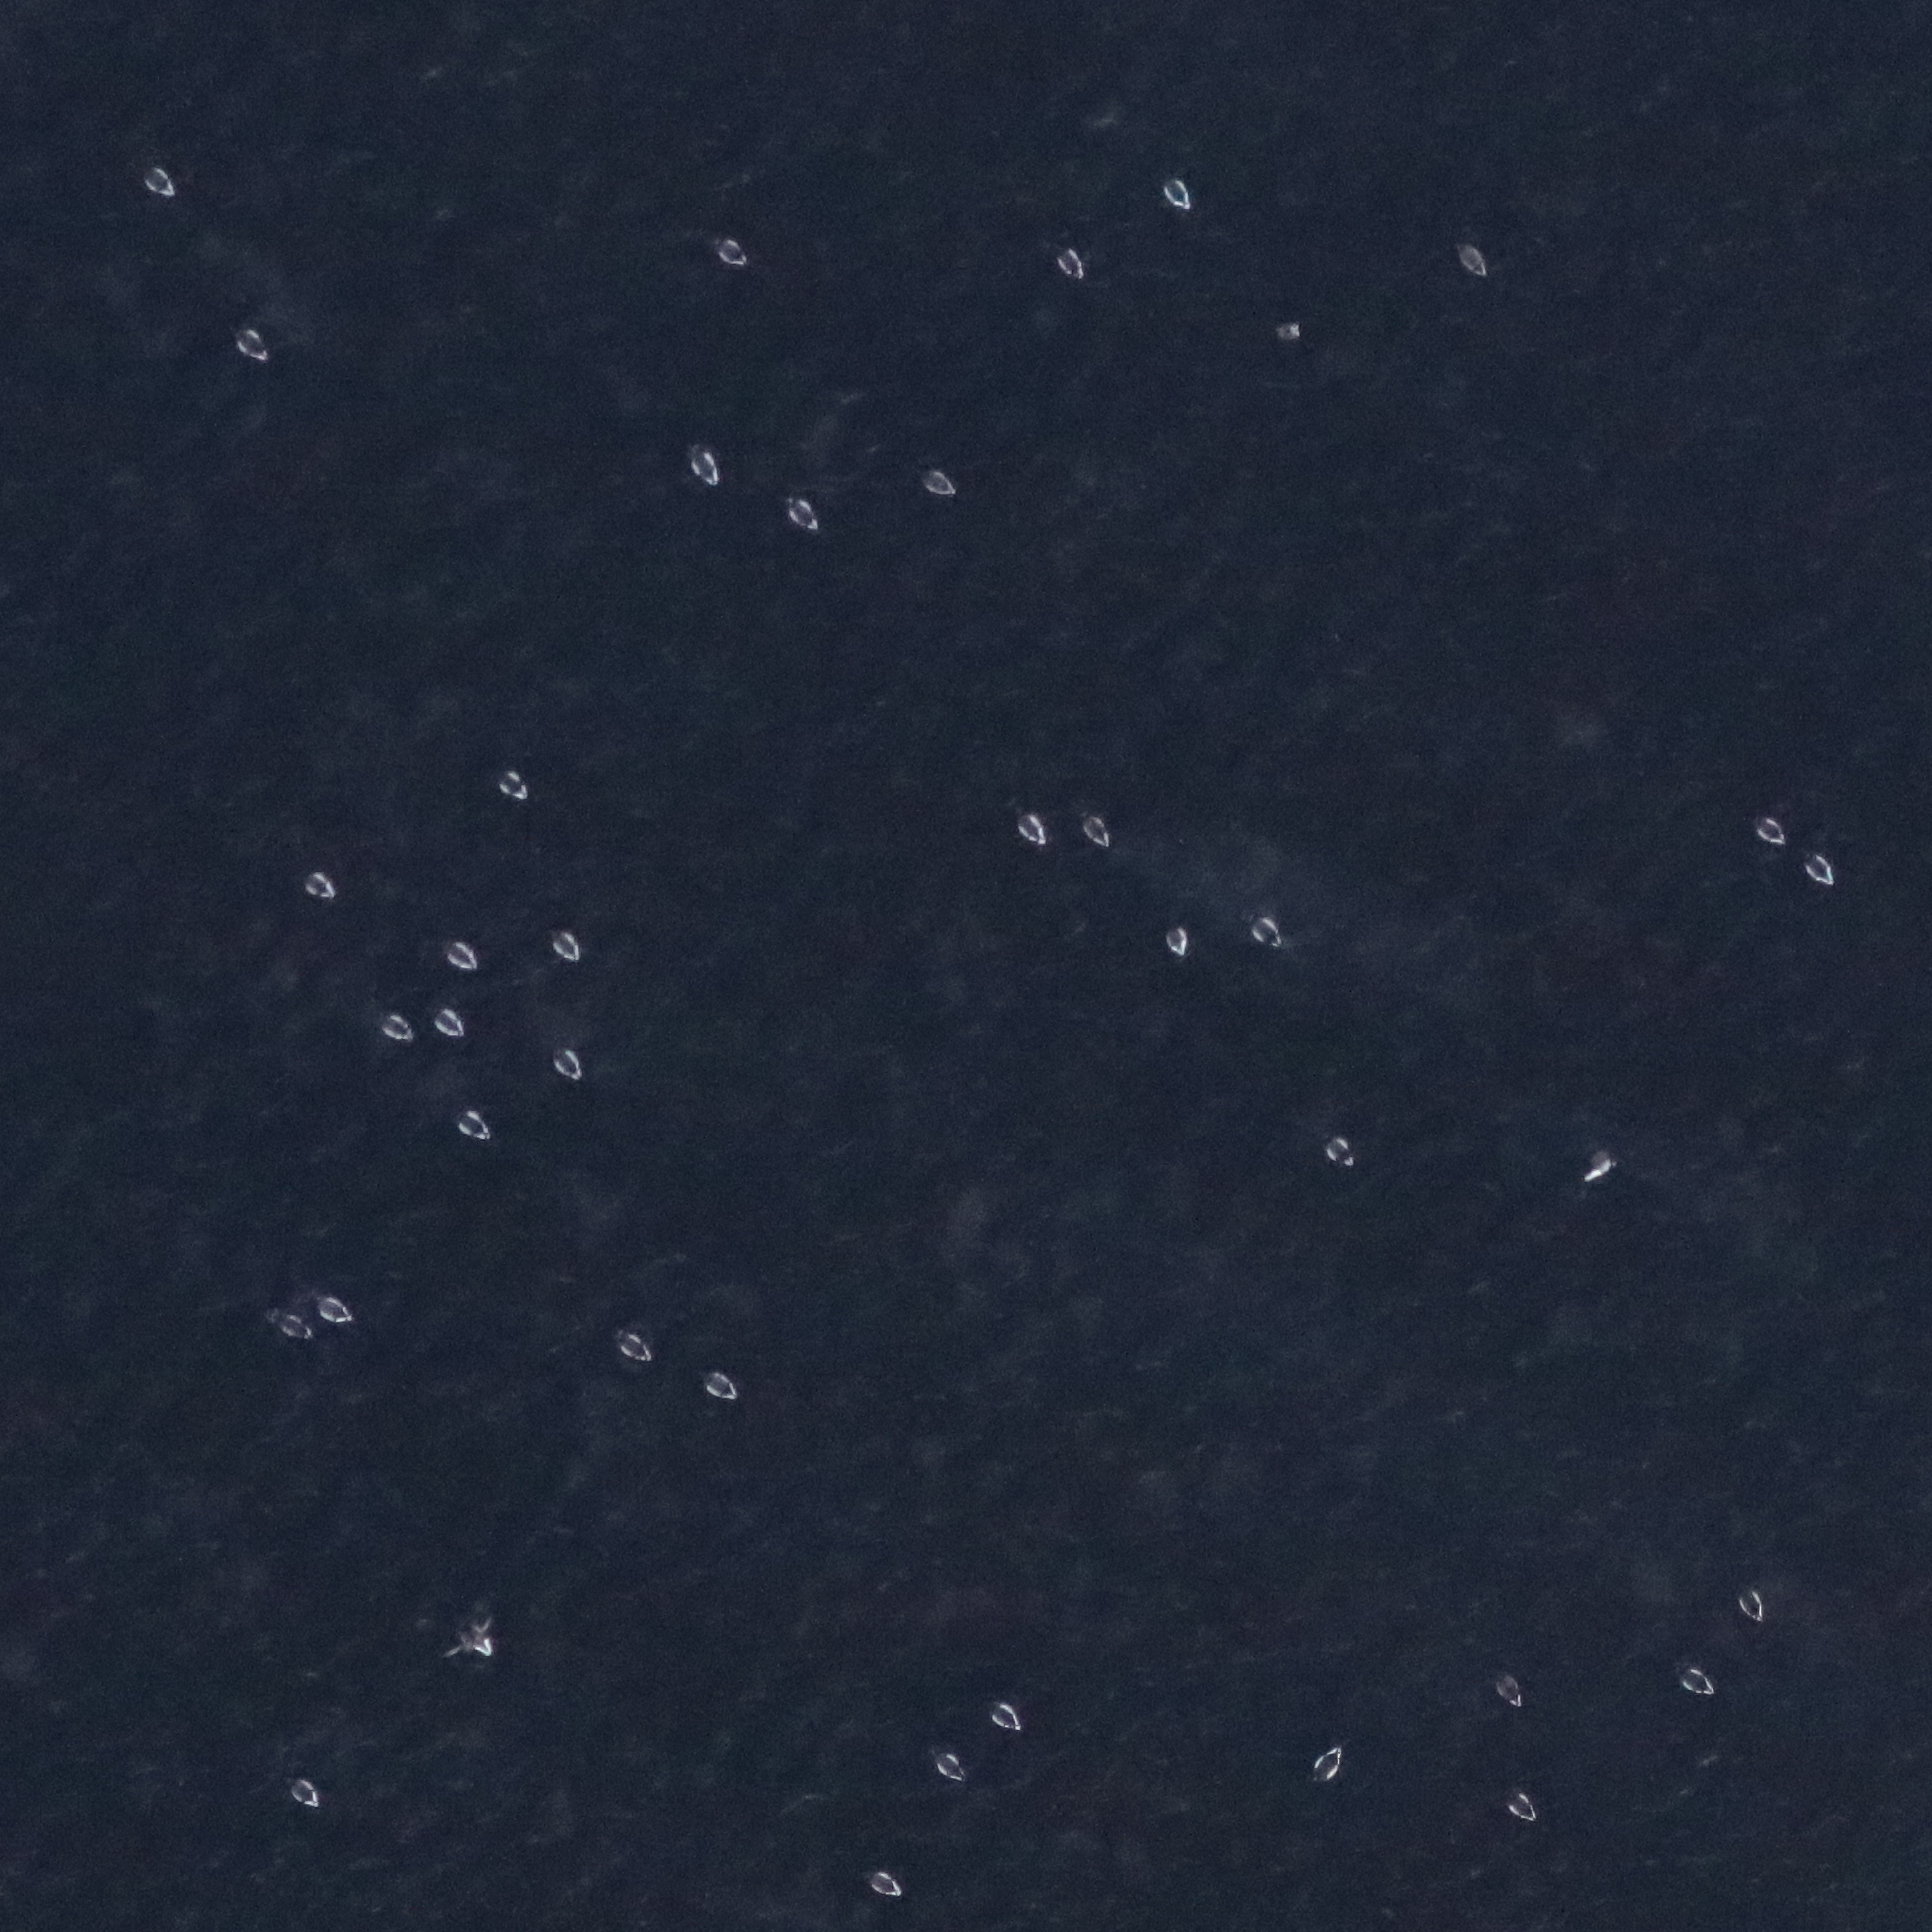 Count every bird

40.